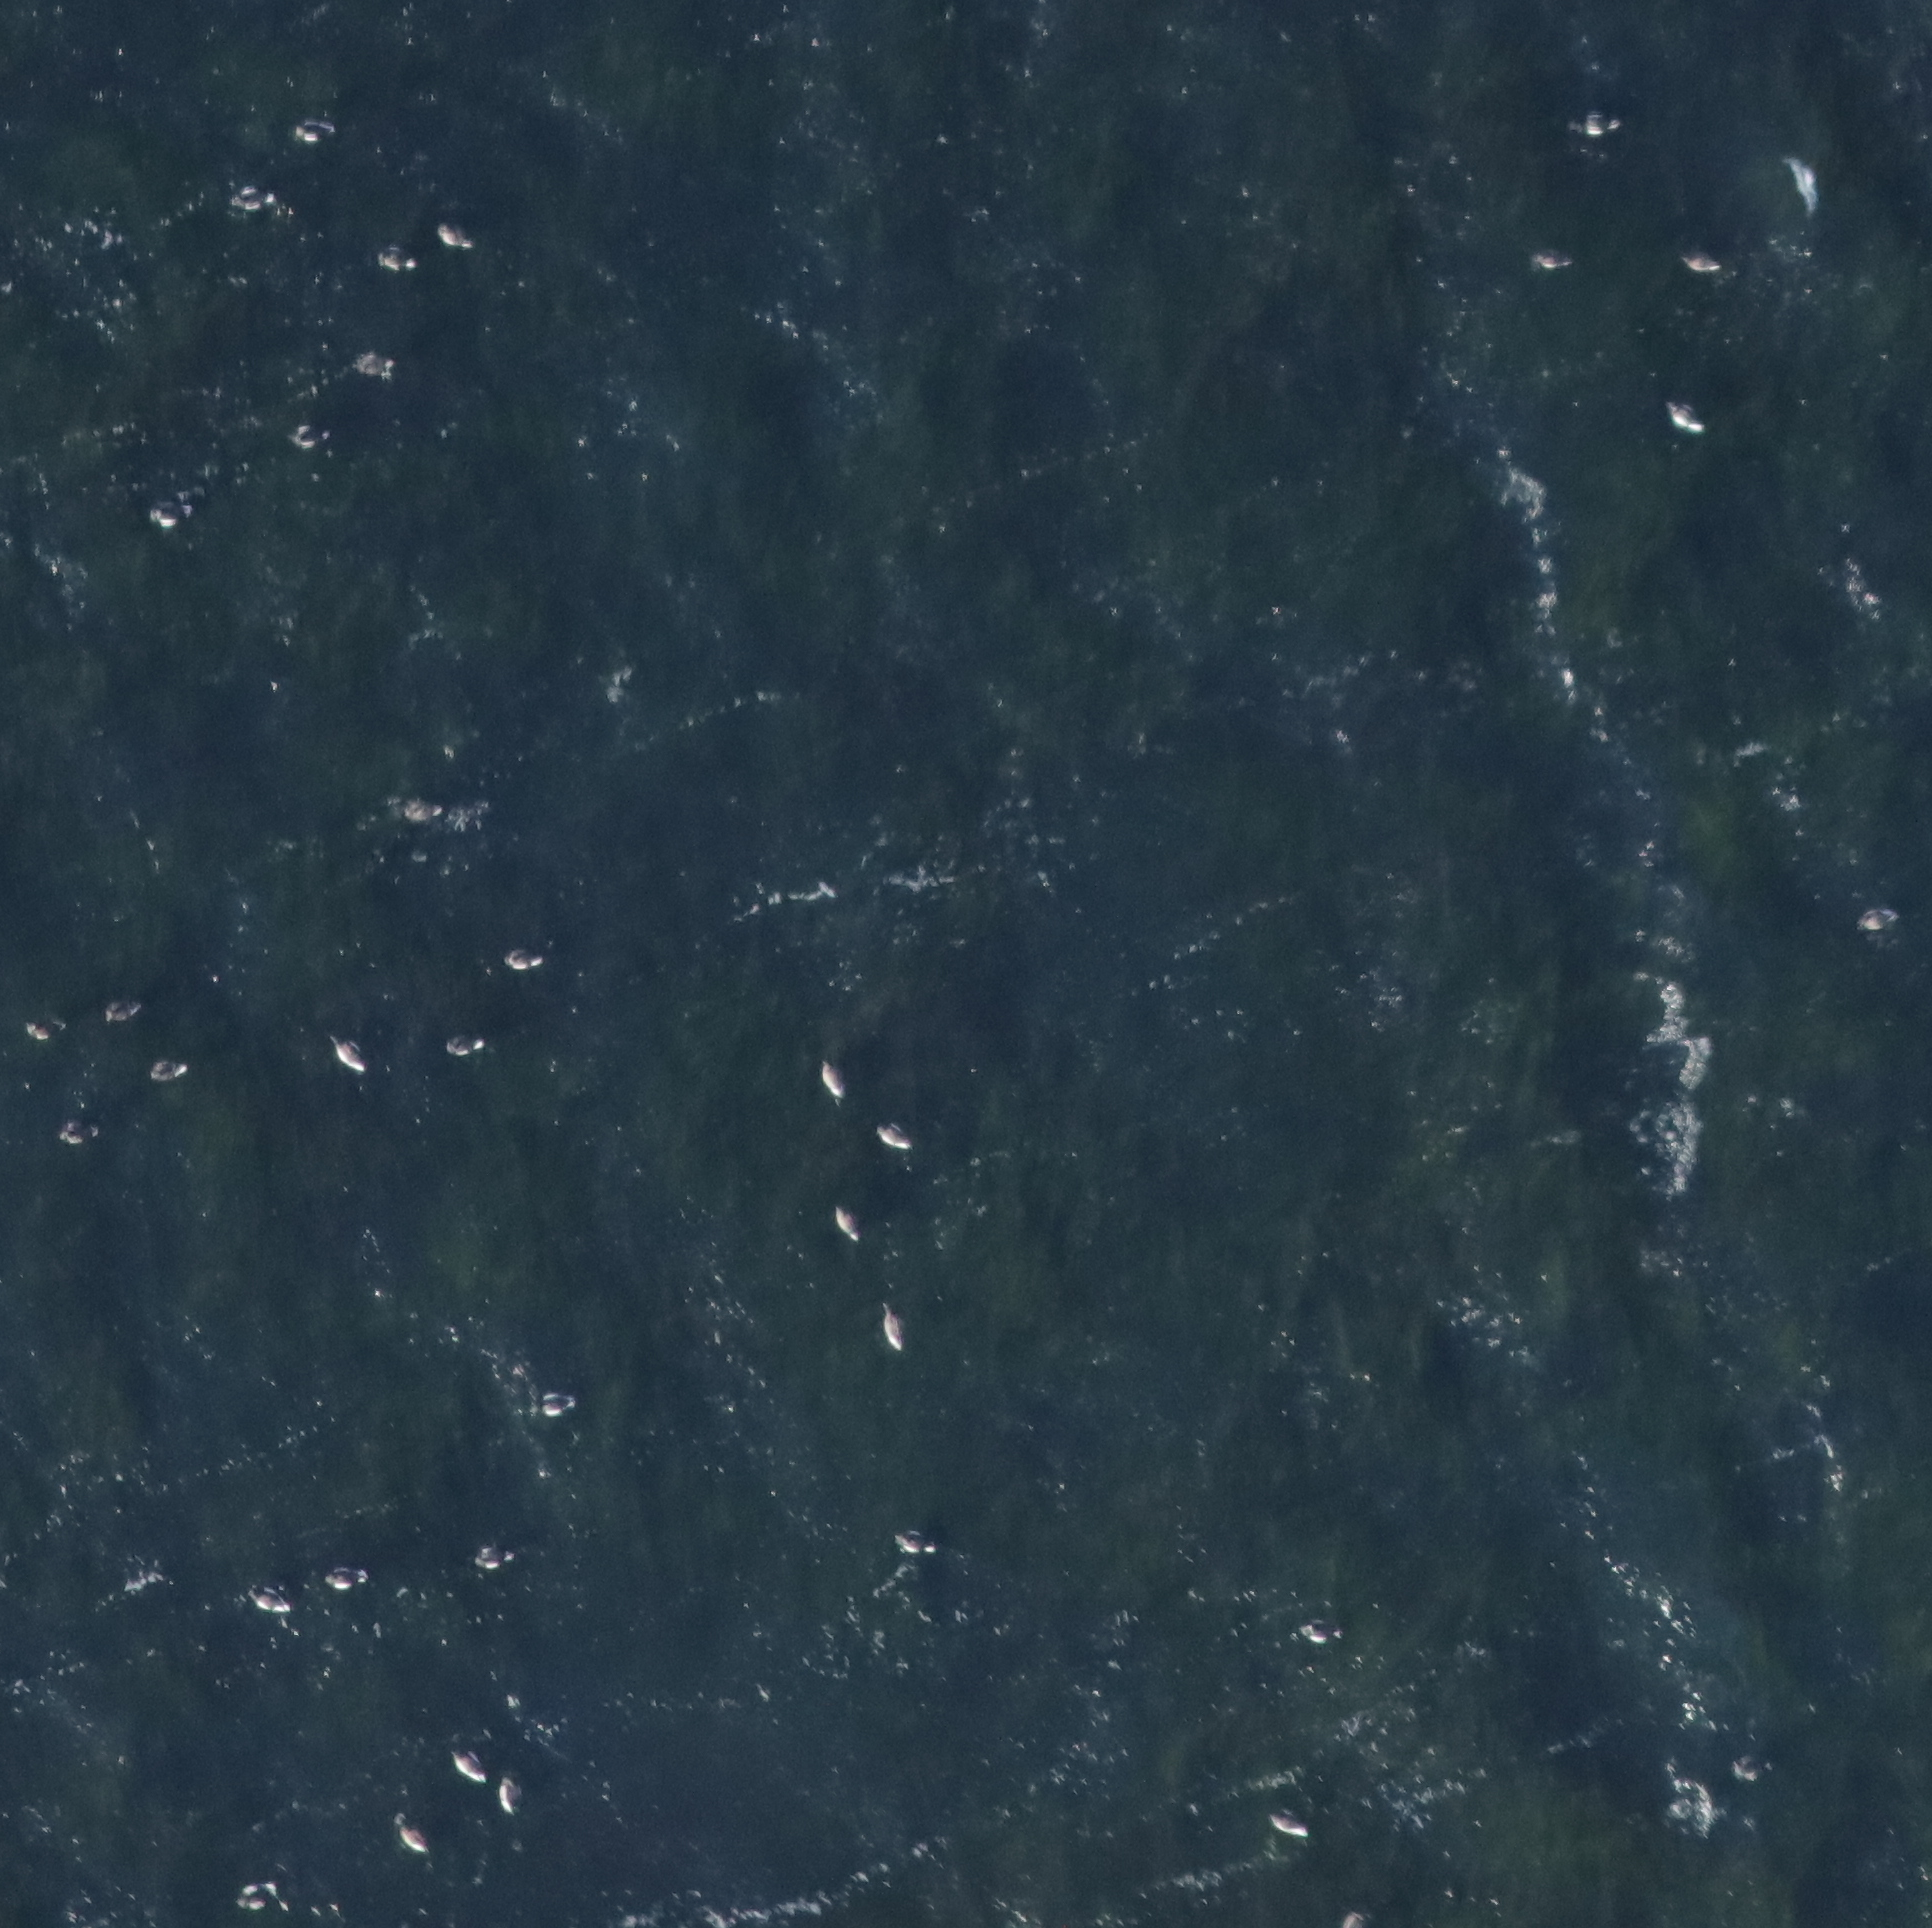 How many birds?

34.